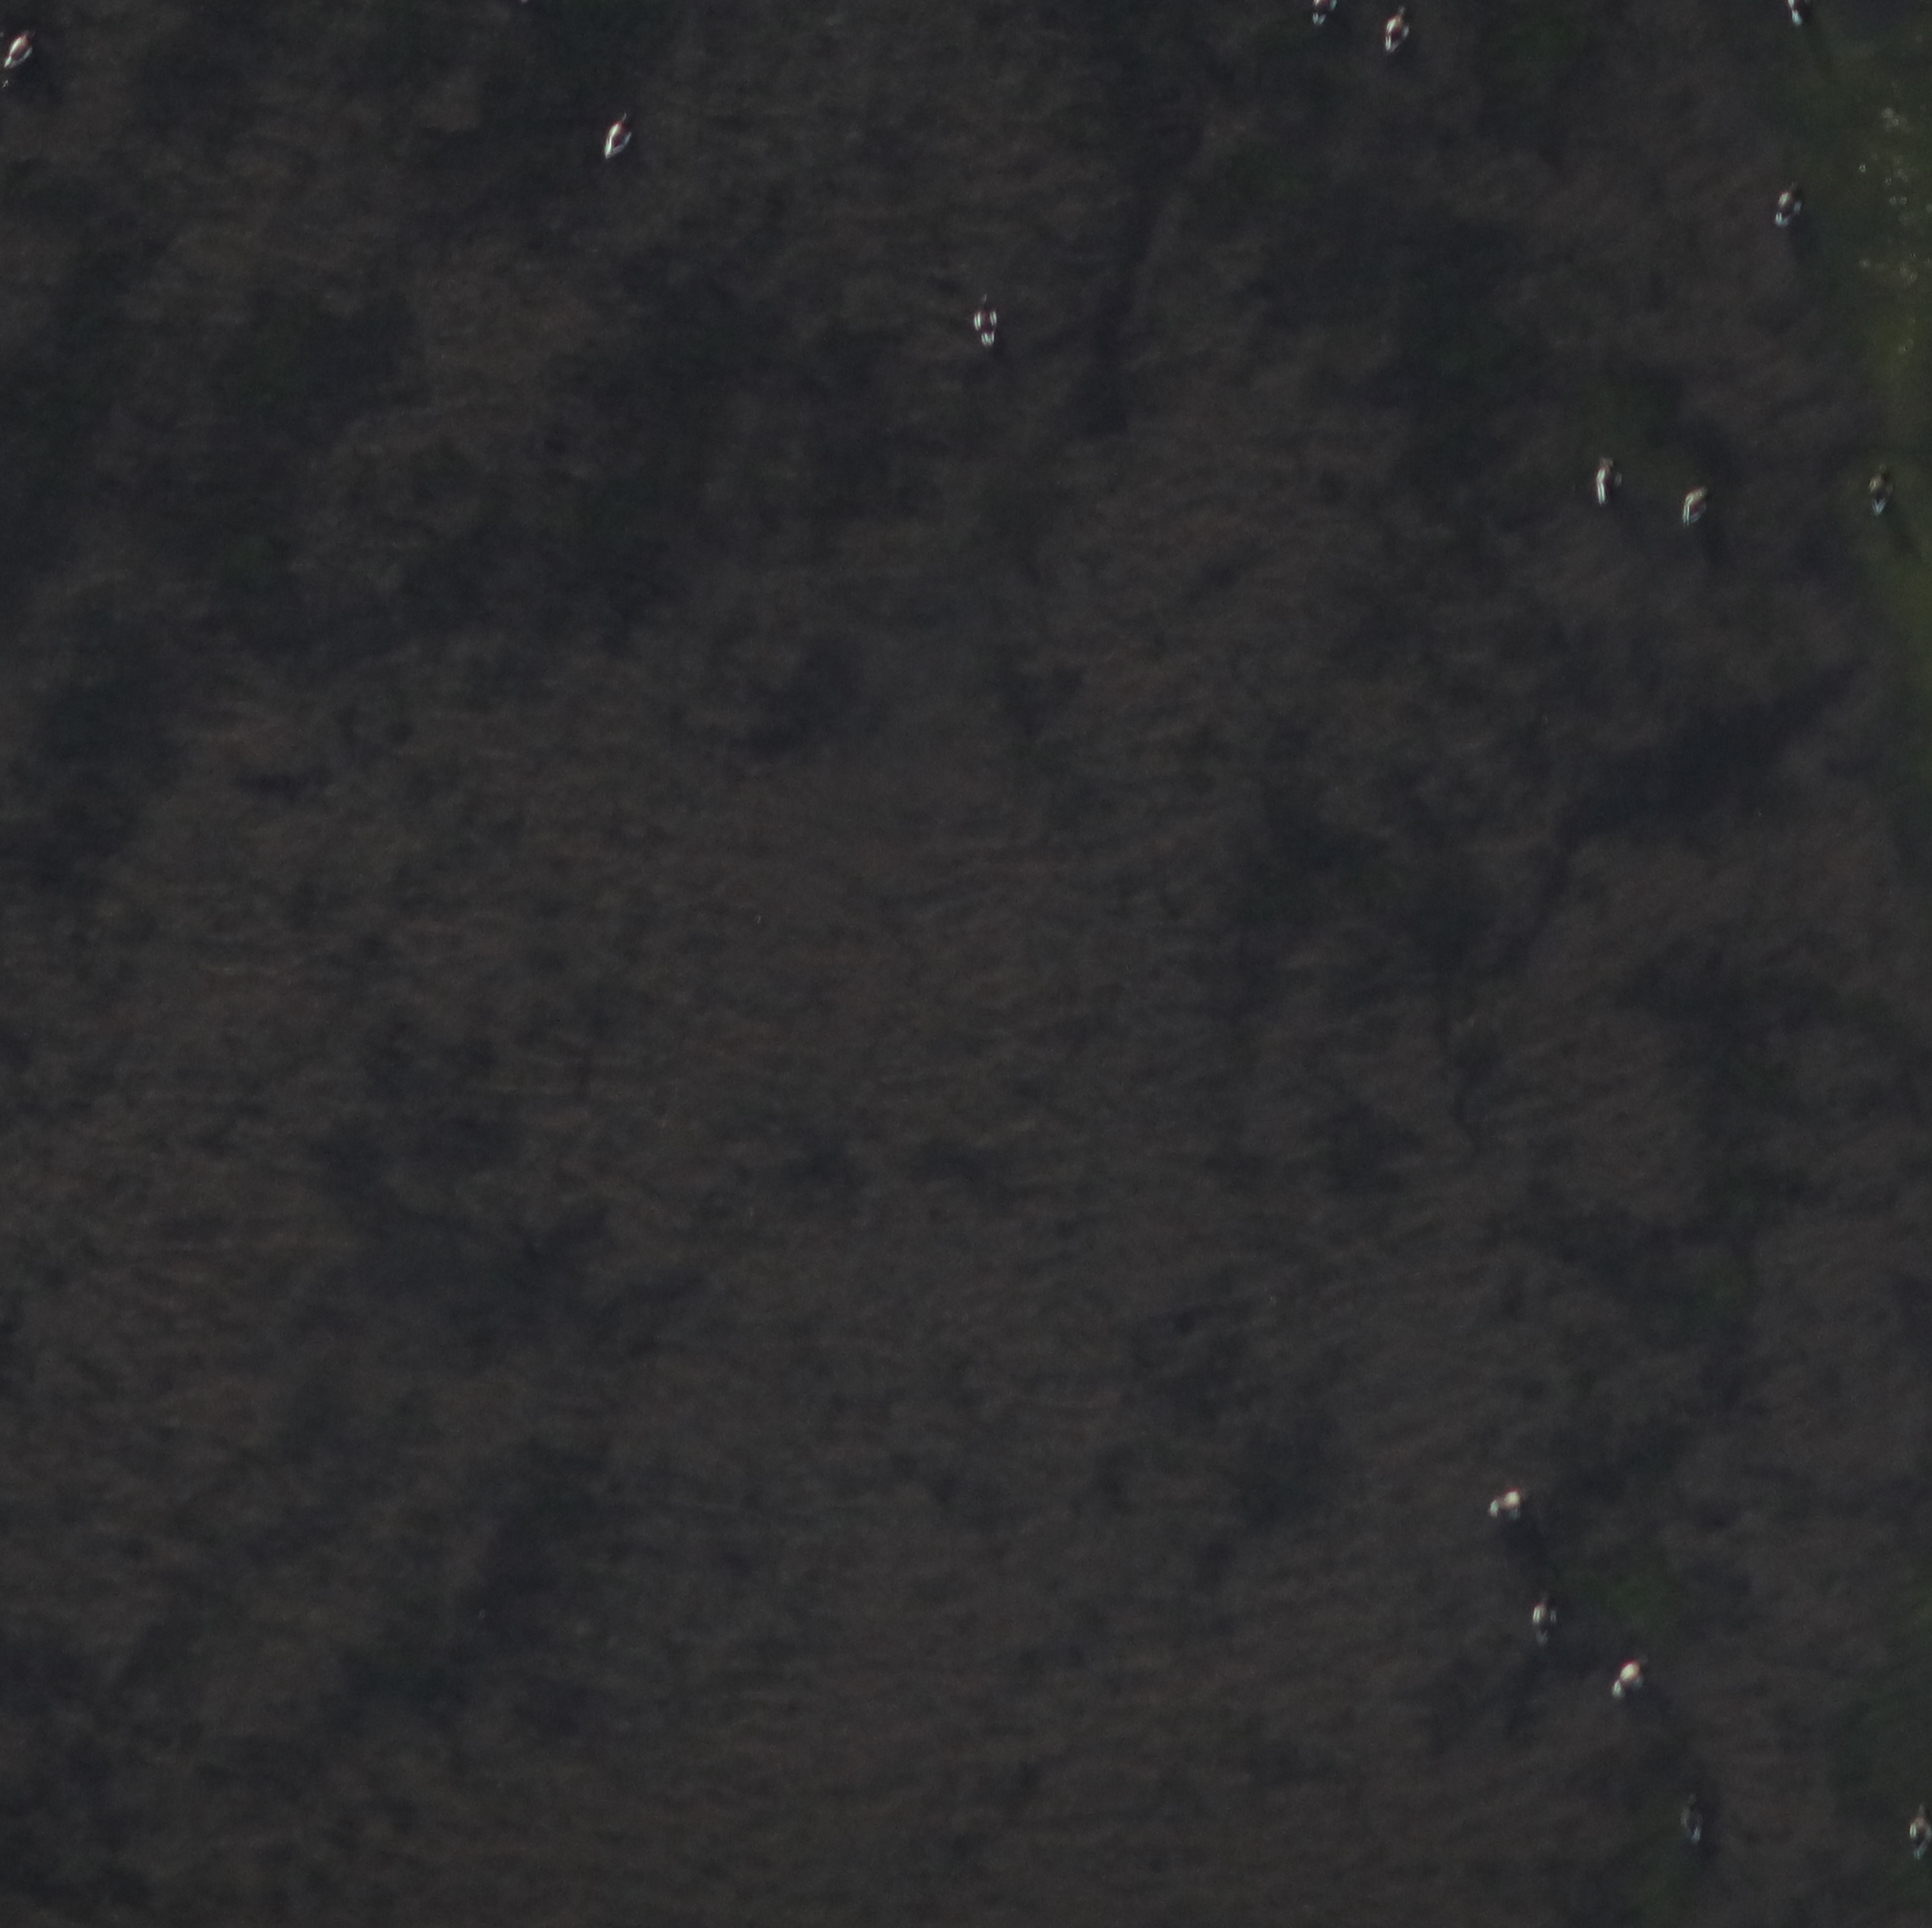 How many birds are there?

14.